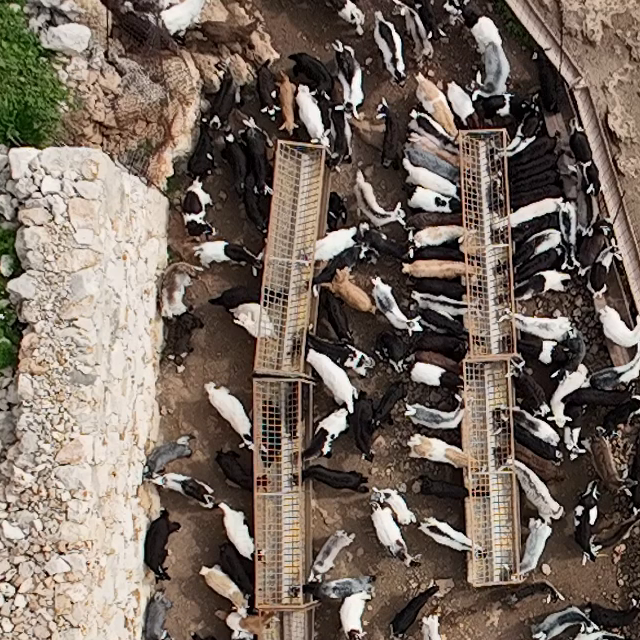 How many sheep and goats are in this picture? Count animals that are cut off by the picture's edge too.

116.